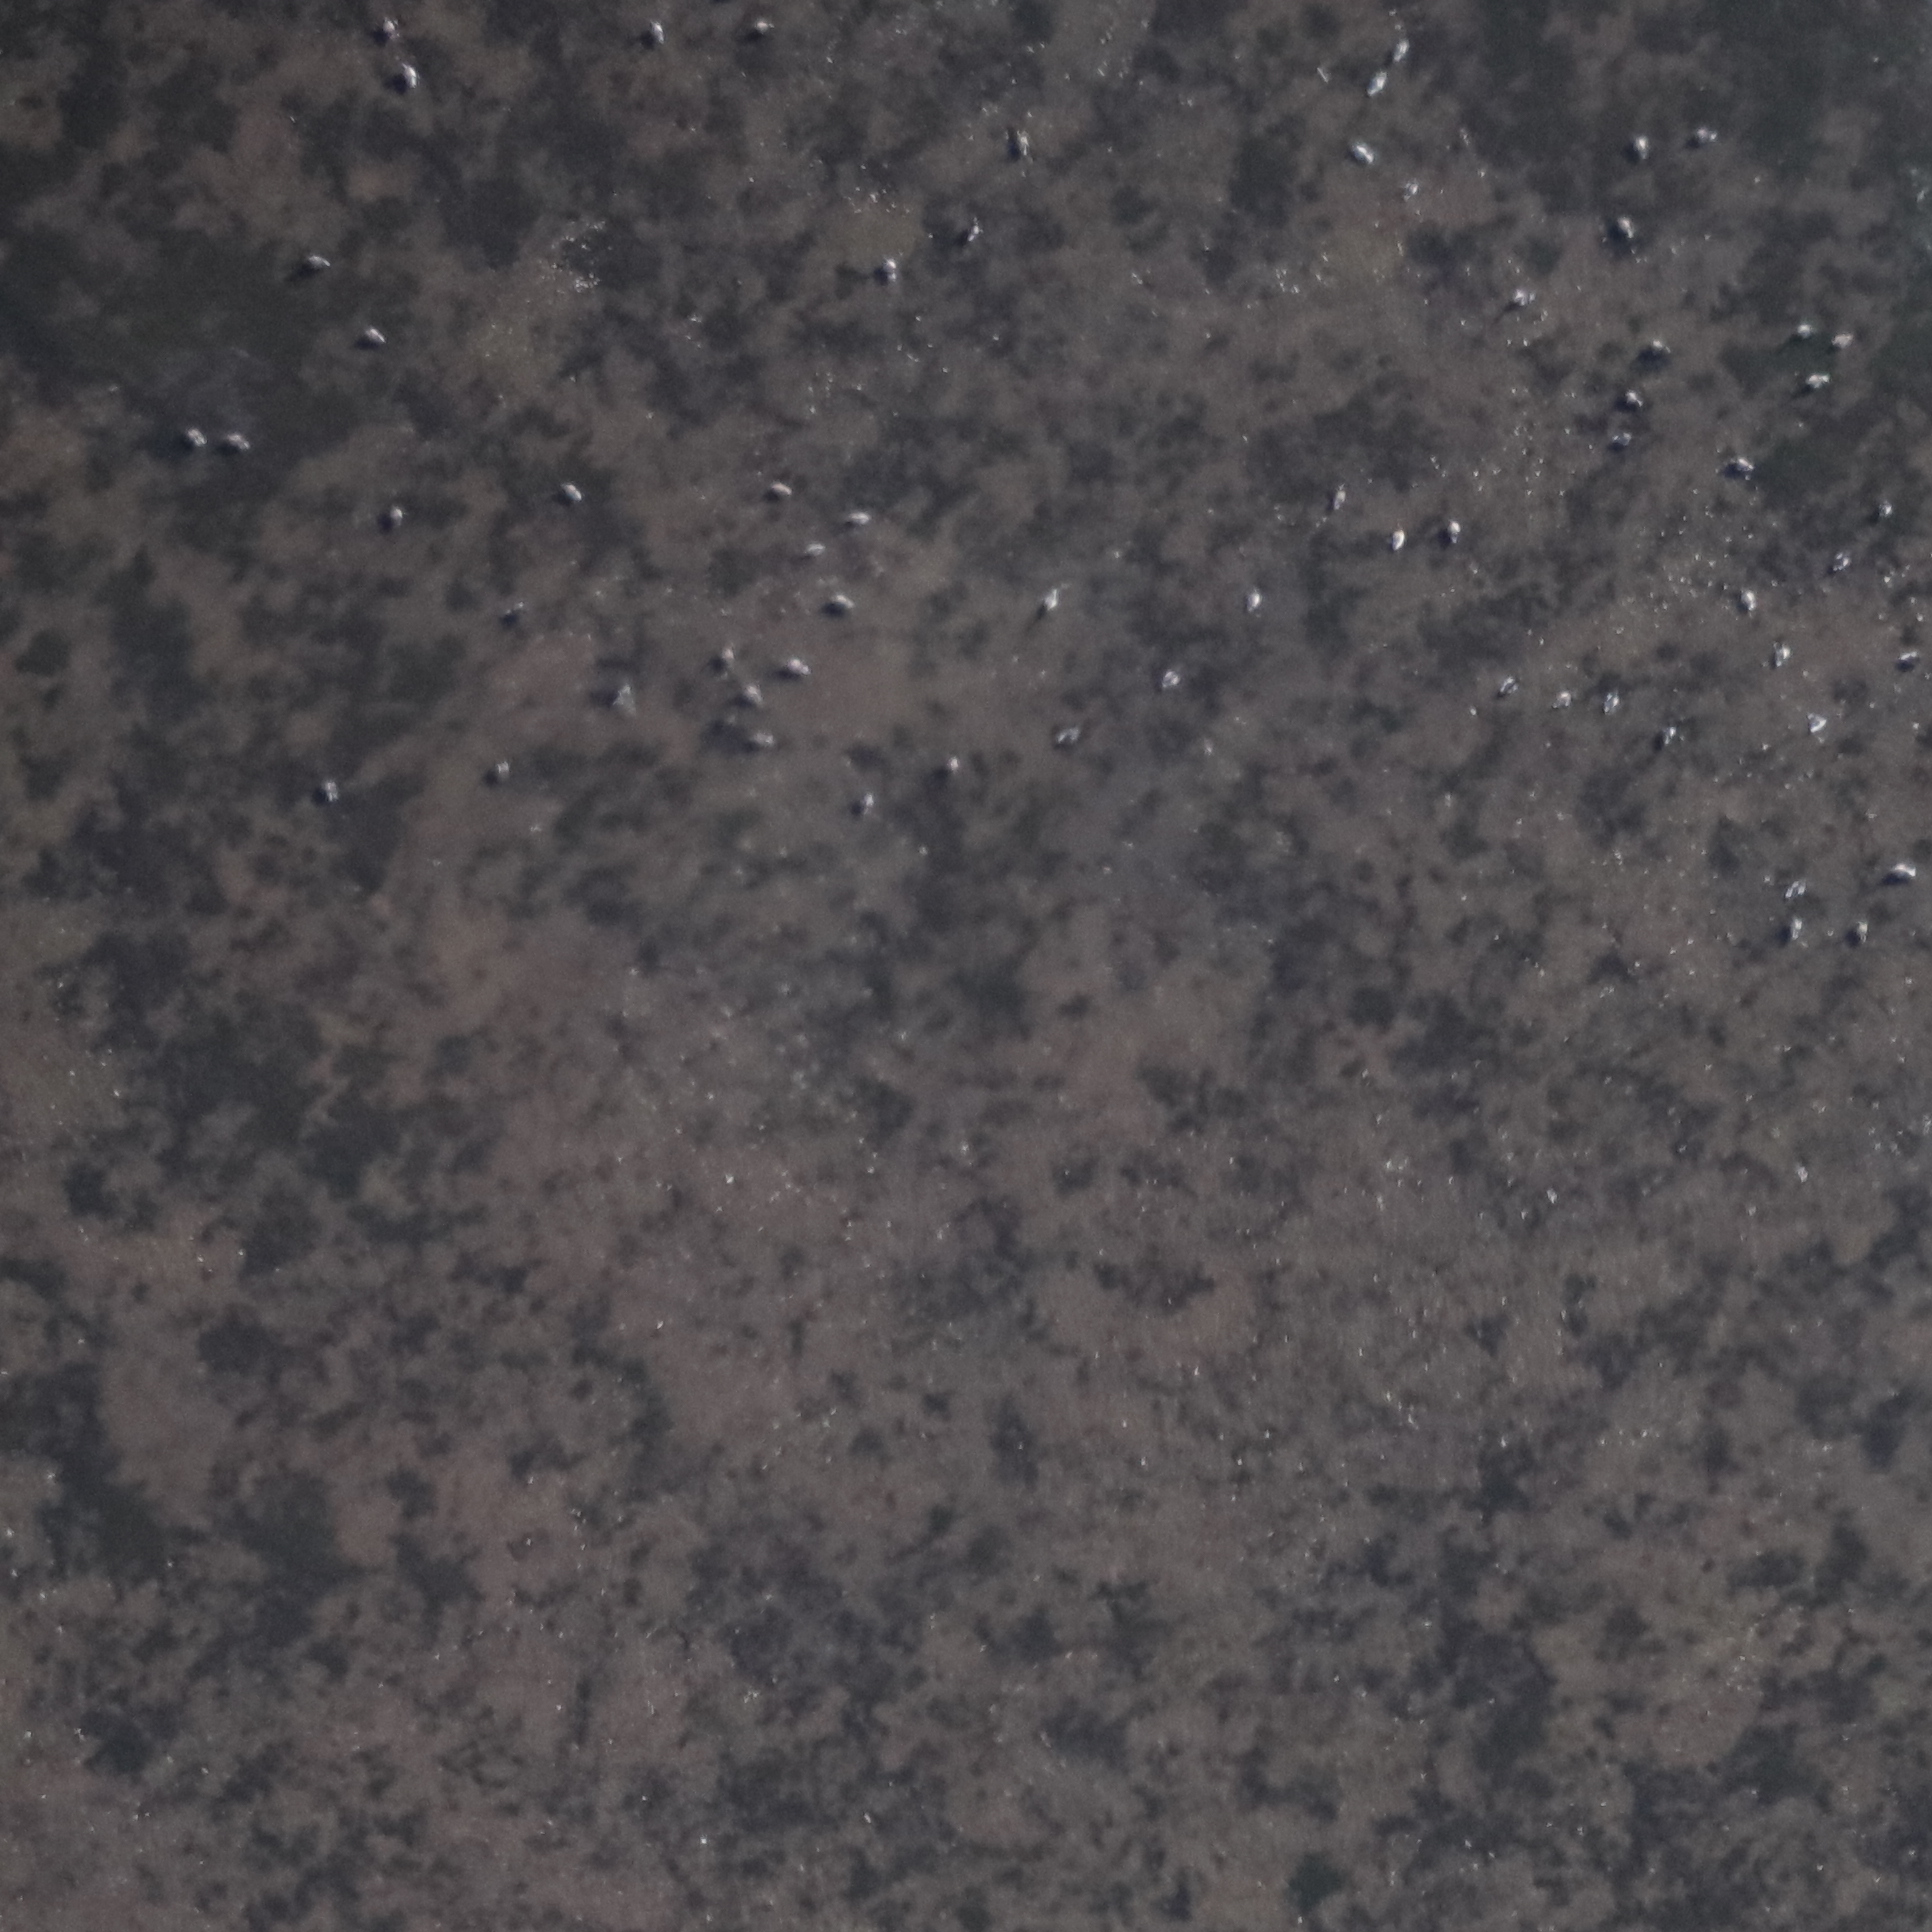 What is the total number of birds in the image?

64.